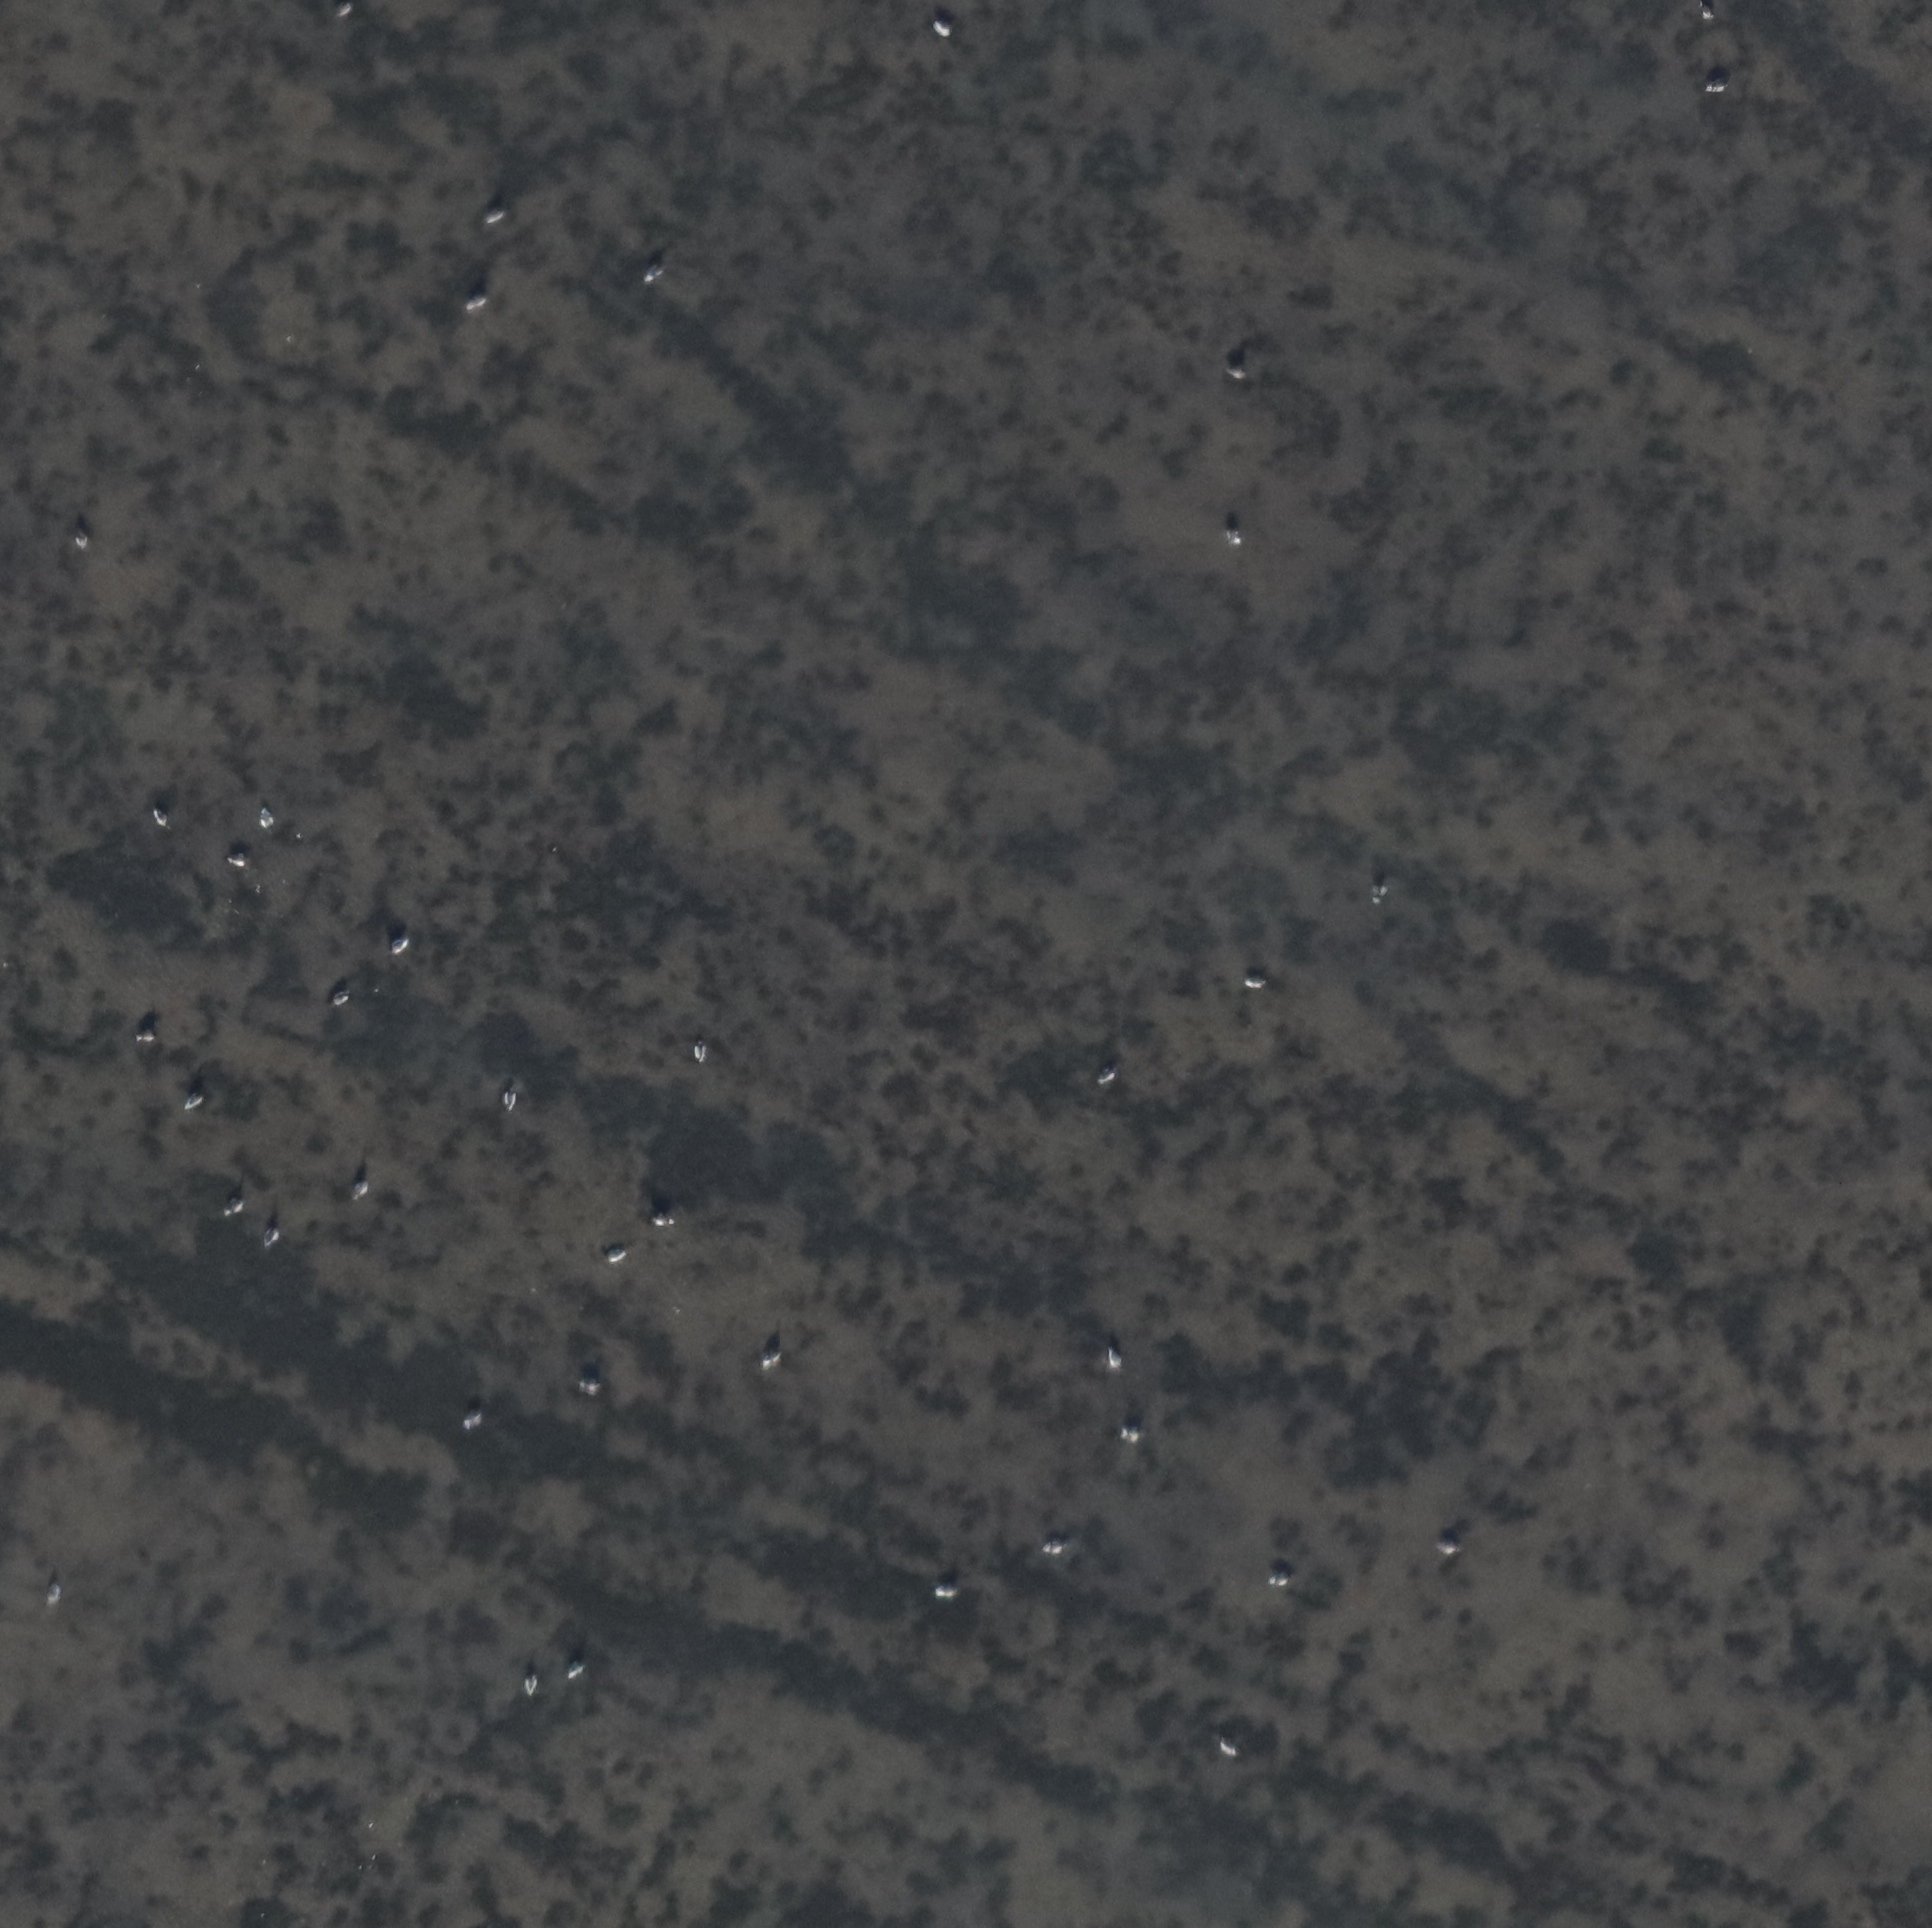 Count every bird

40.